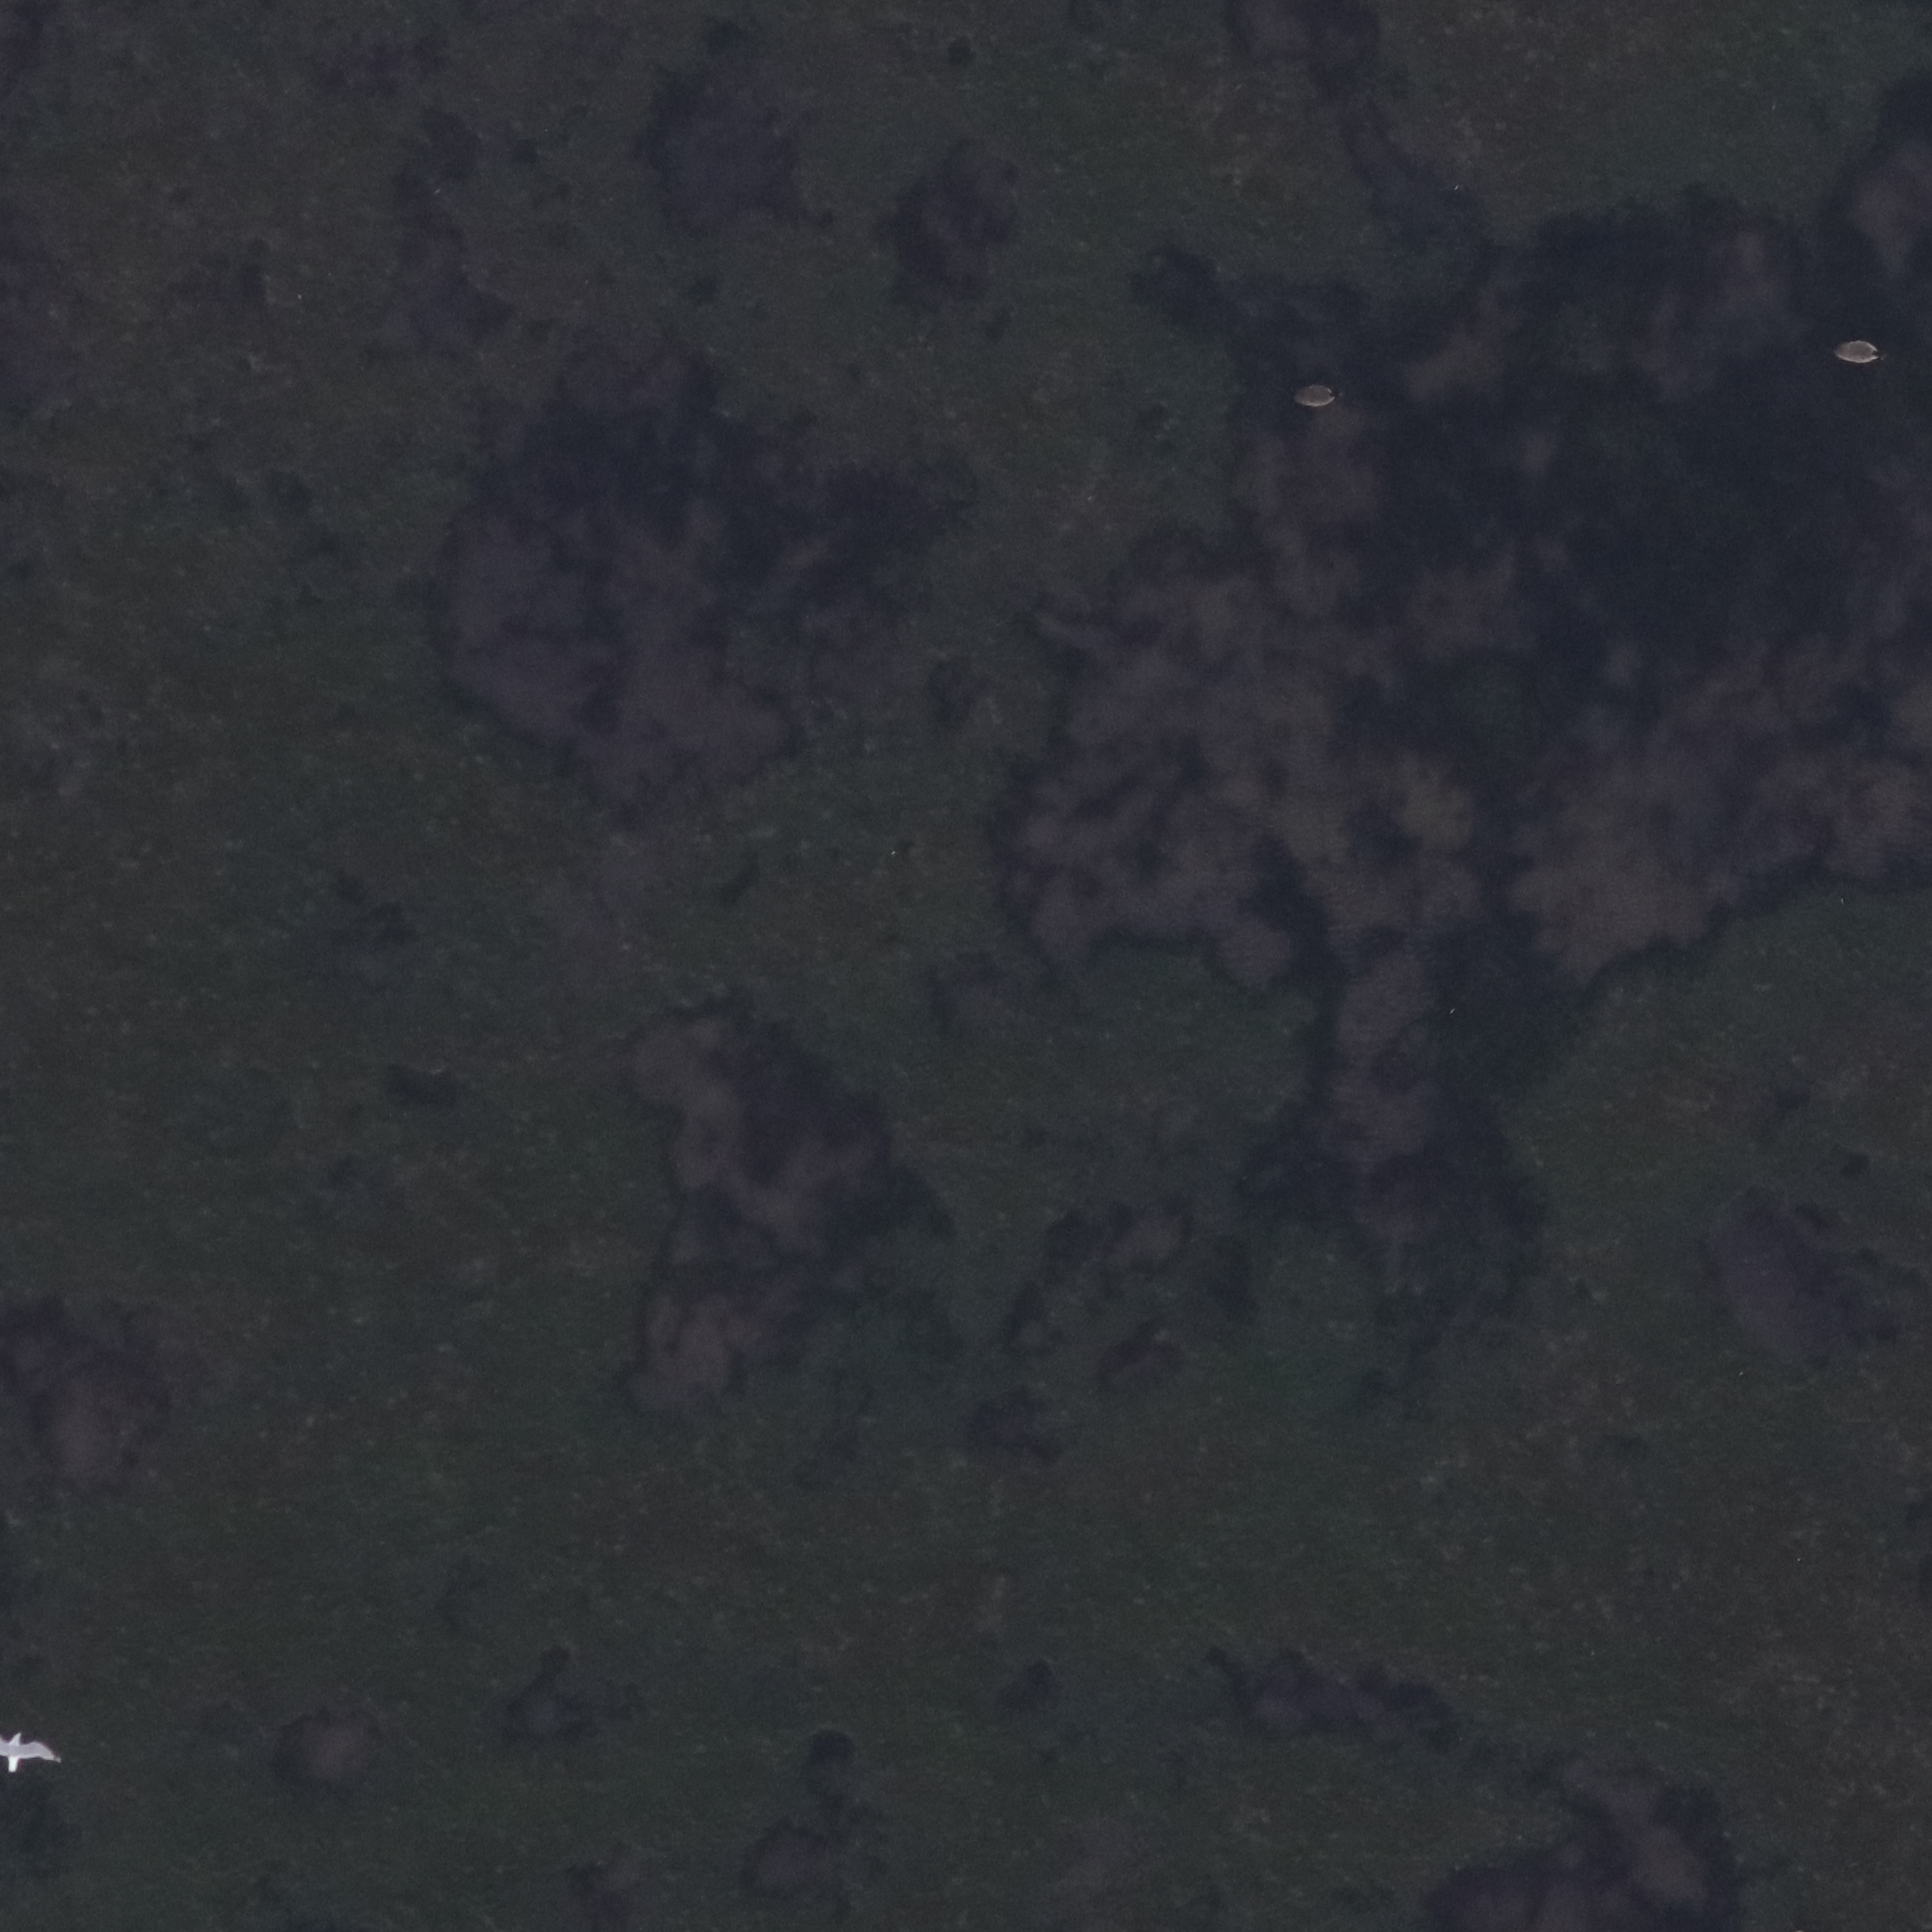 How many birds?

3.